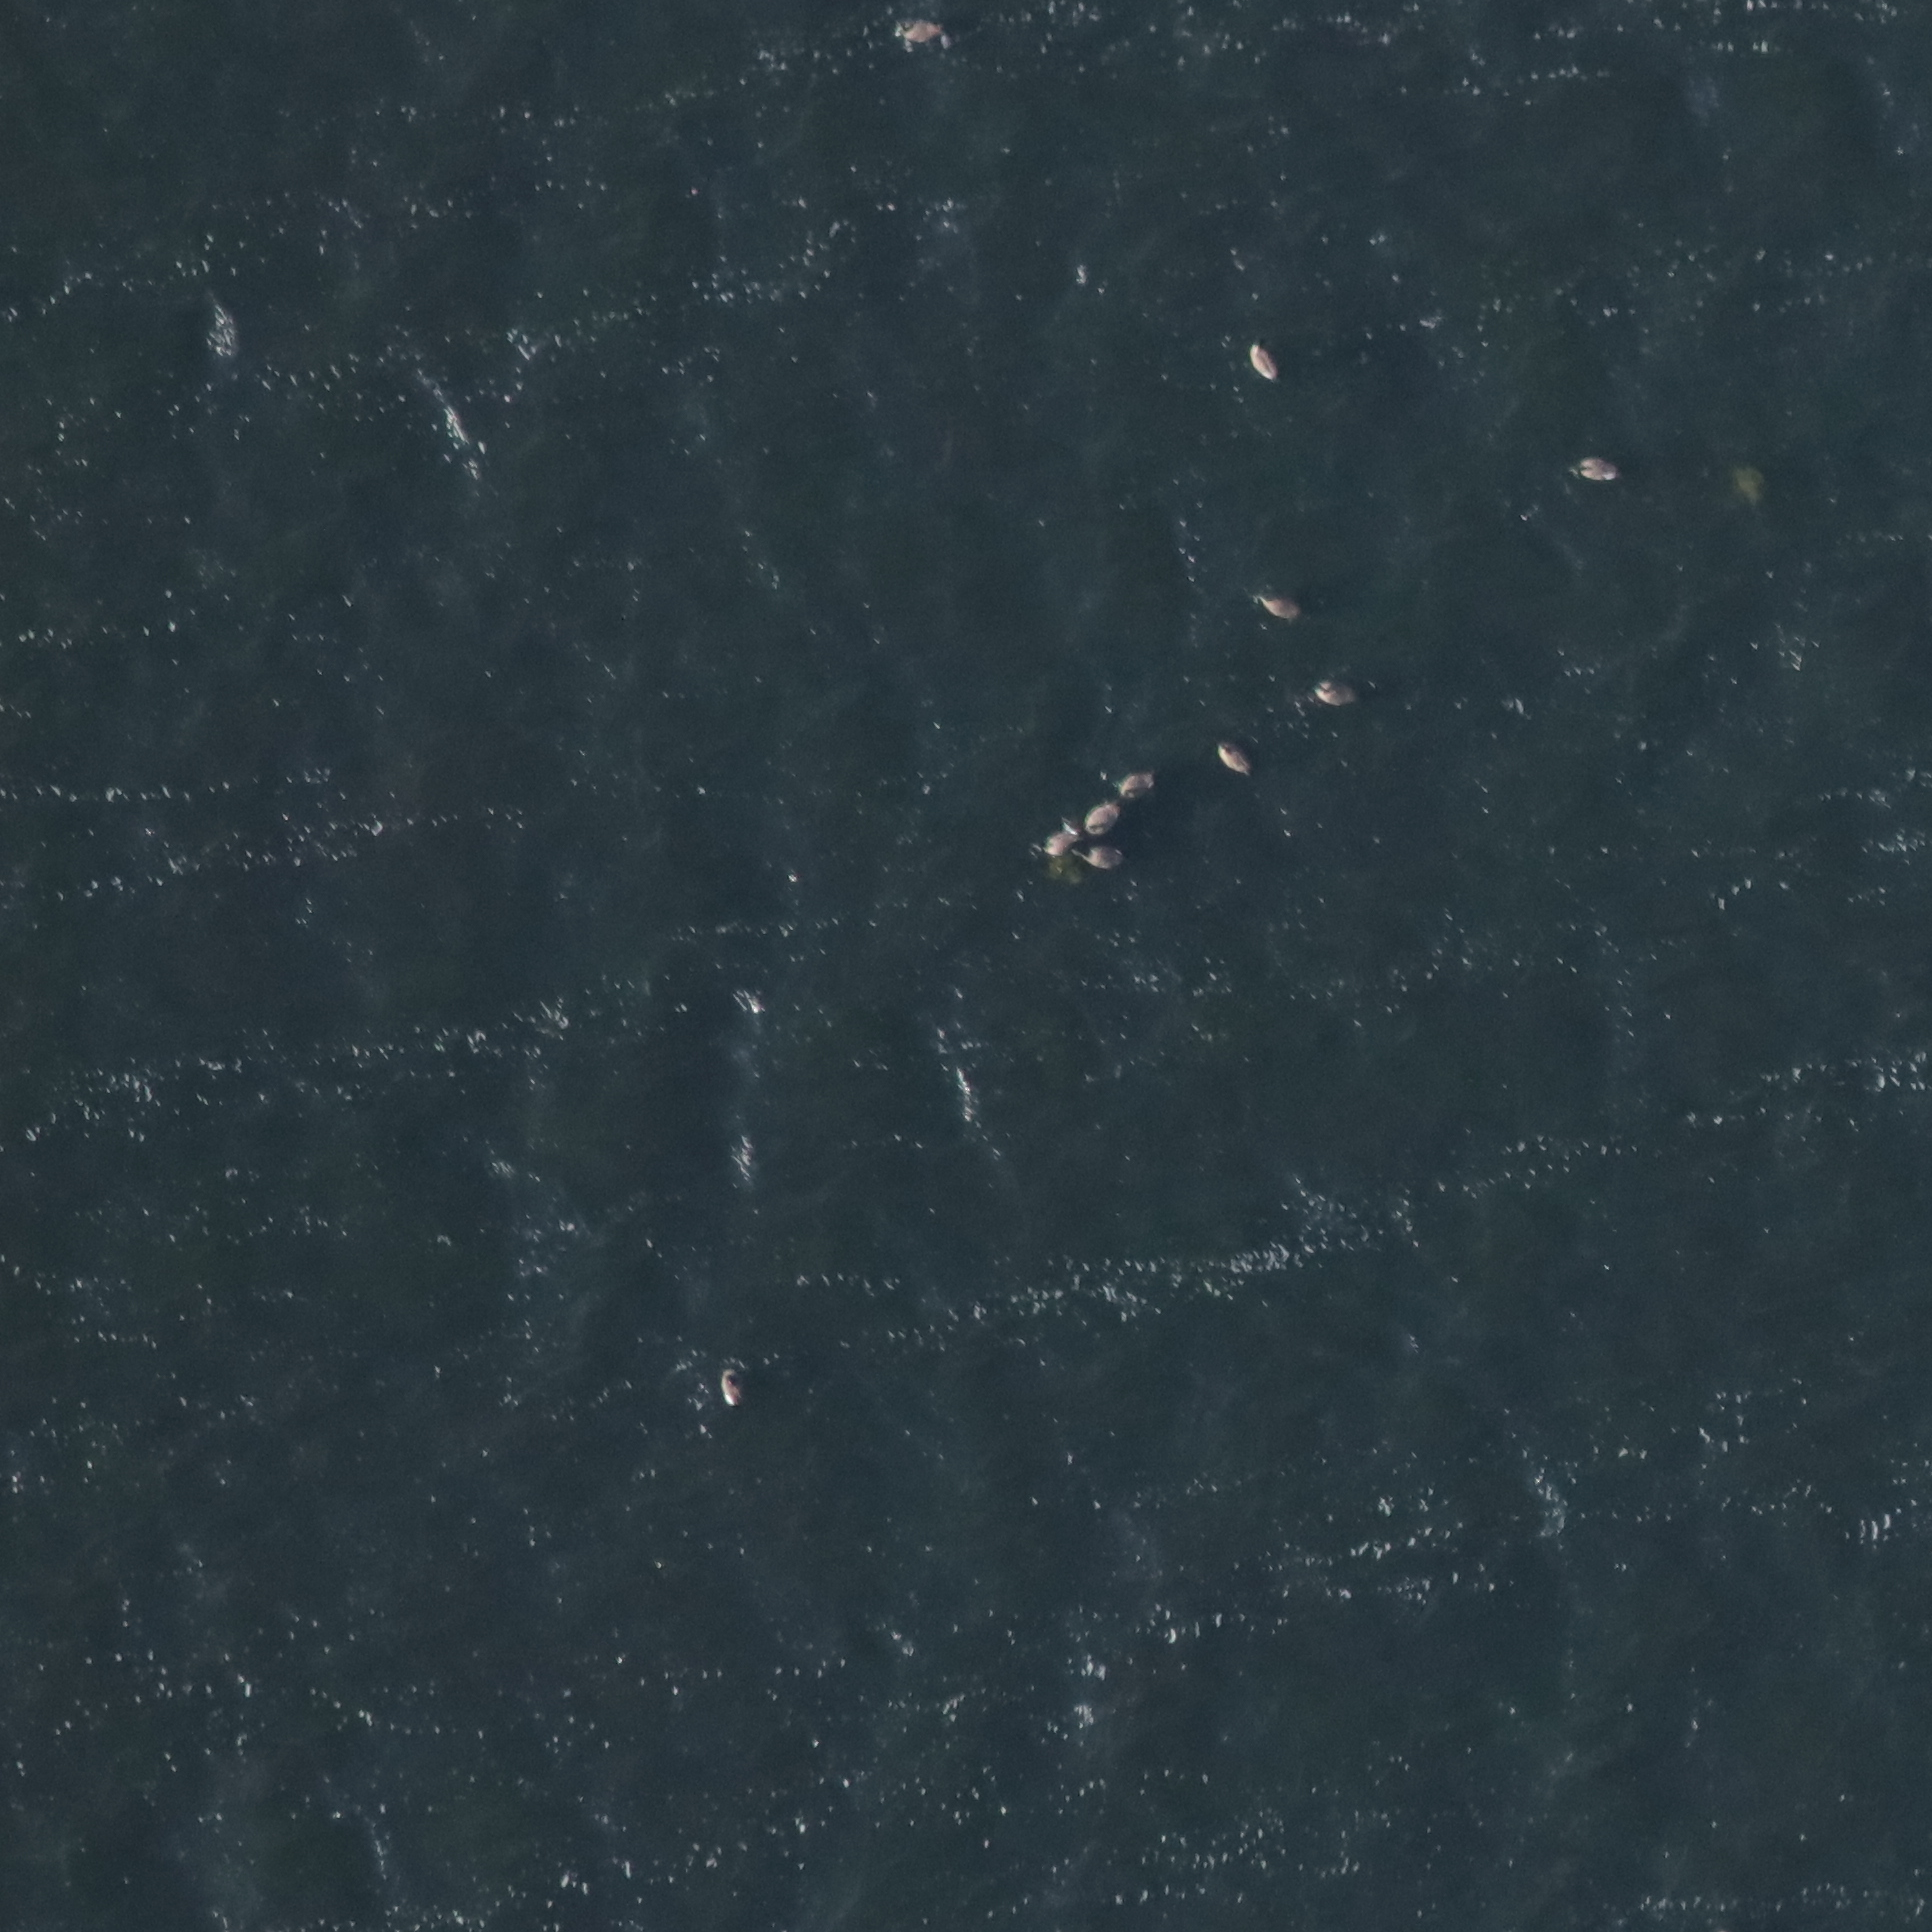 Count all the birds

11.